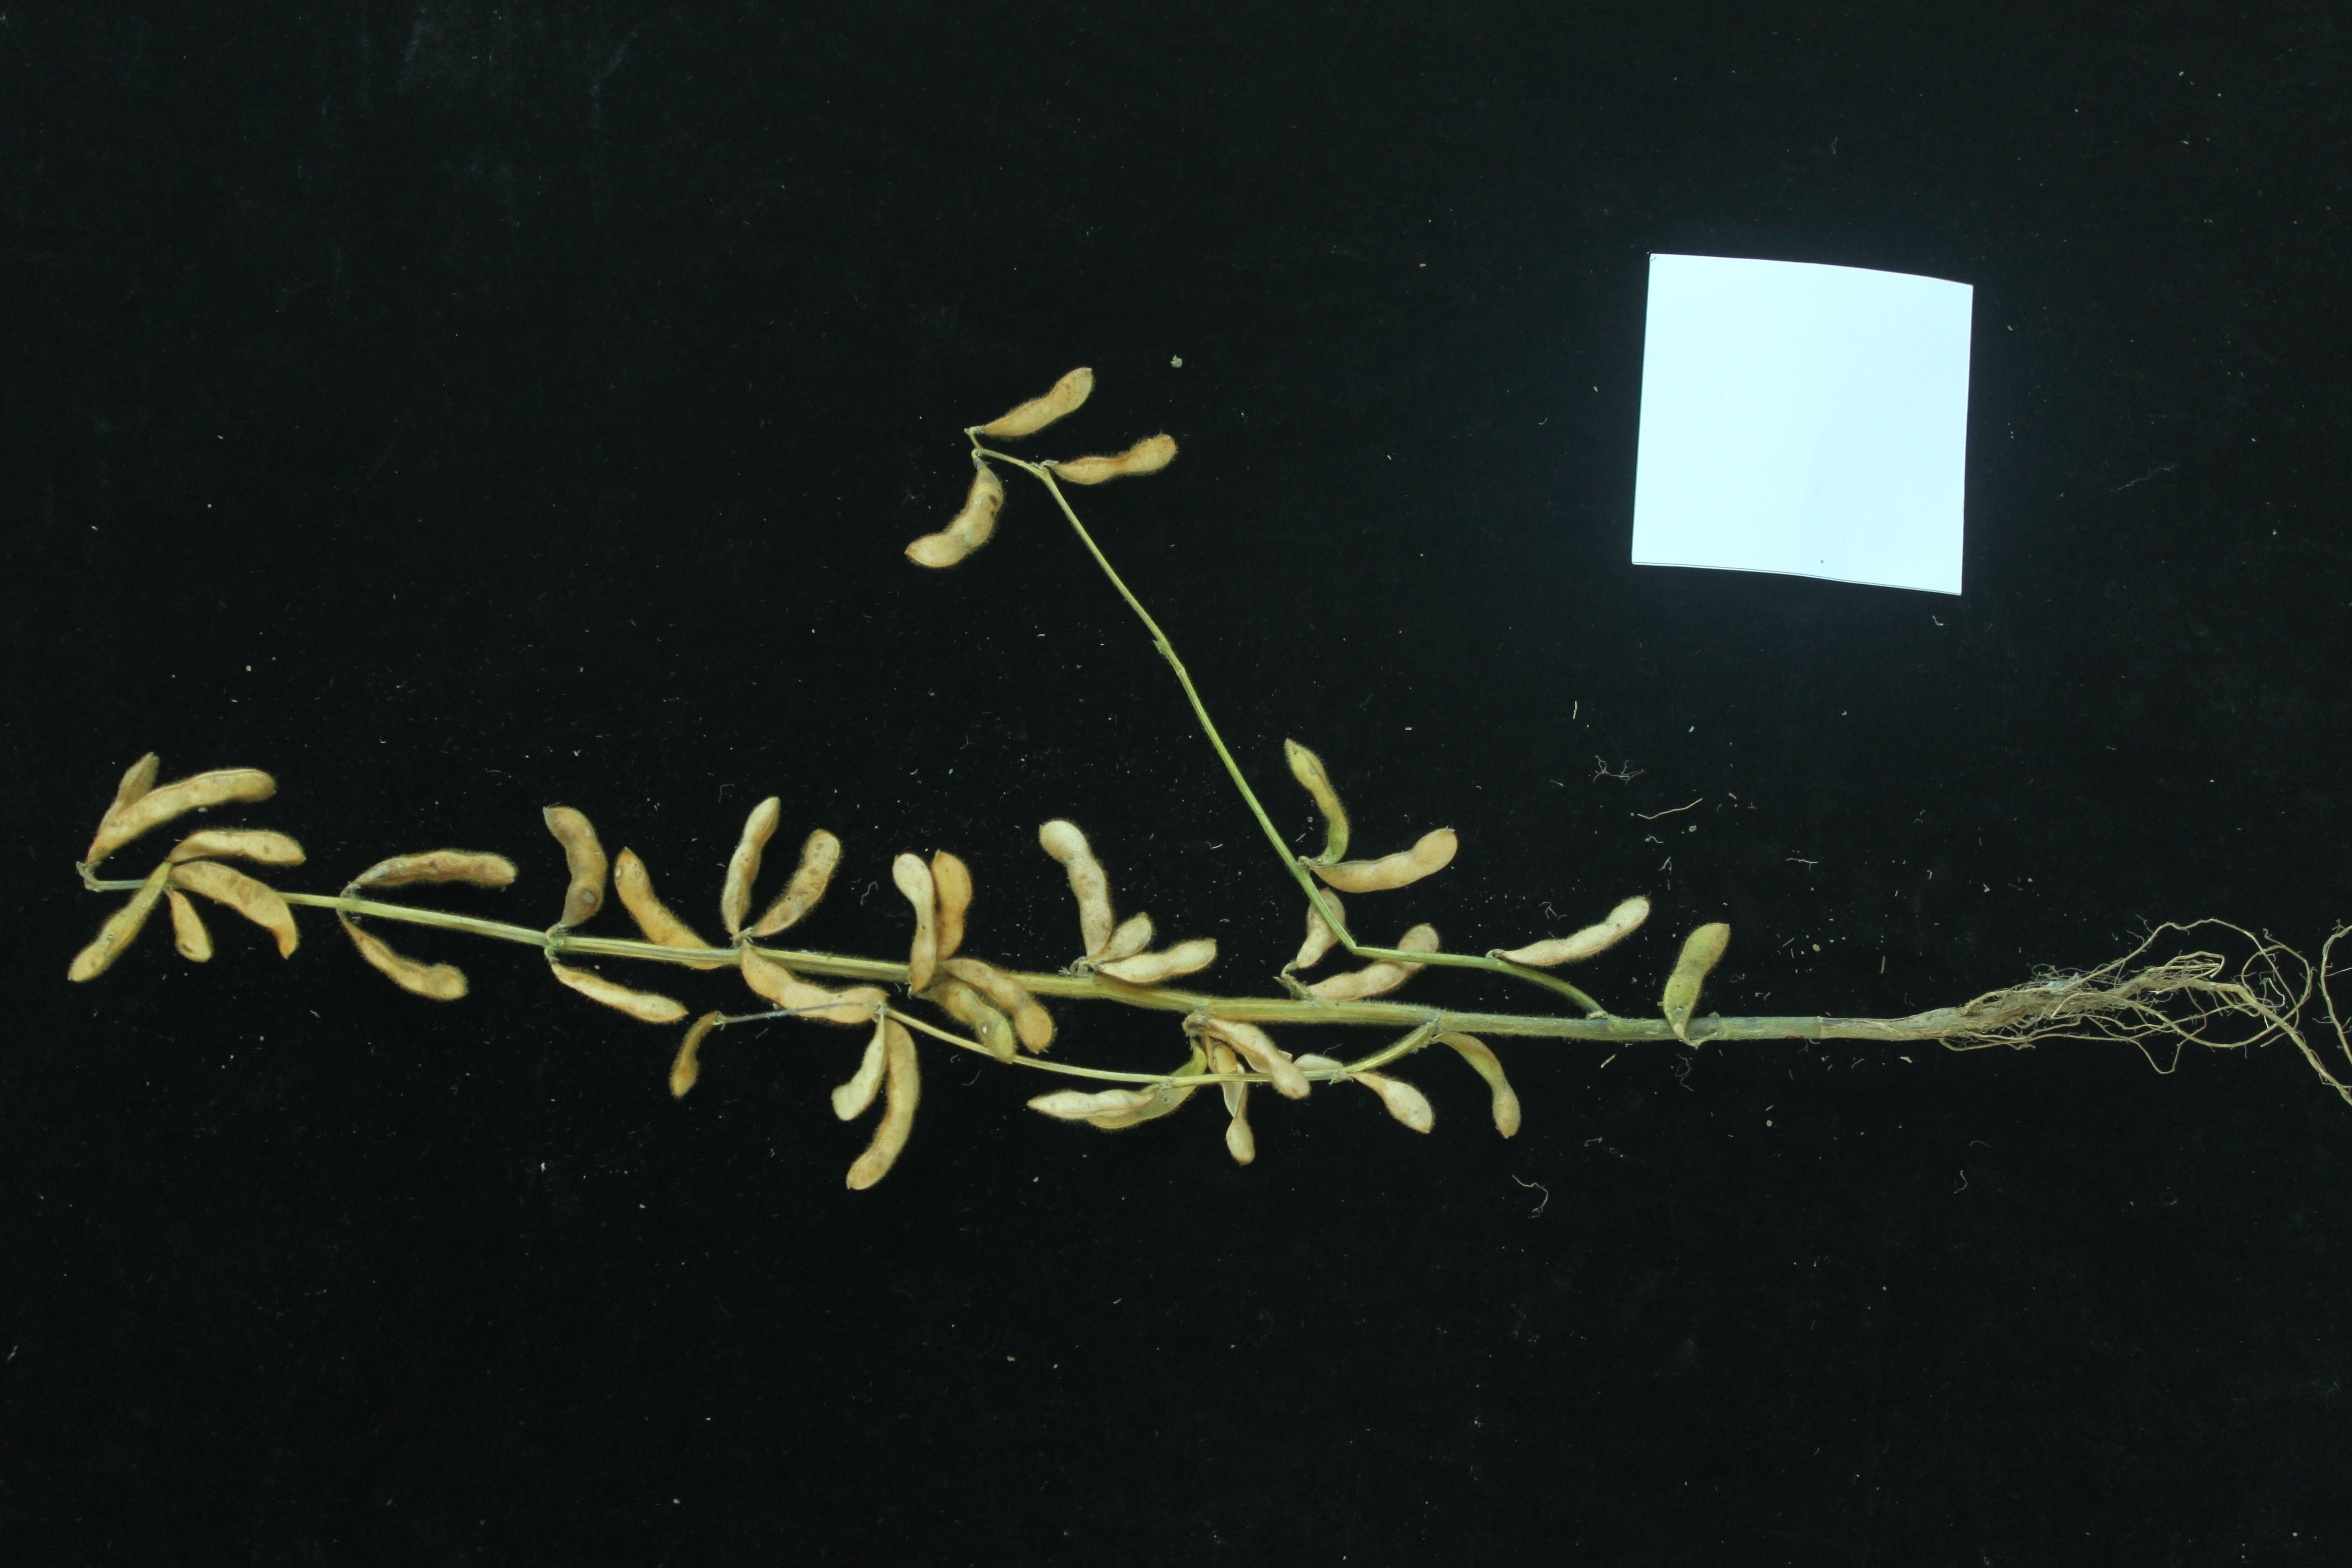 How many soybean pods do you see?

39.